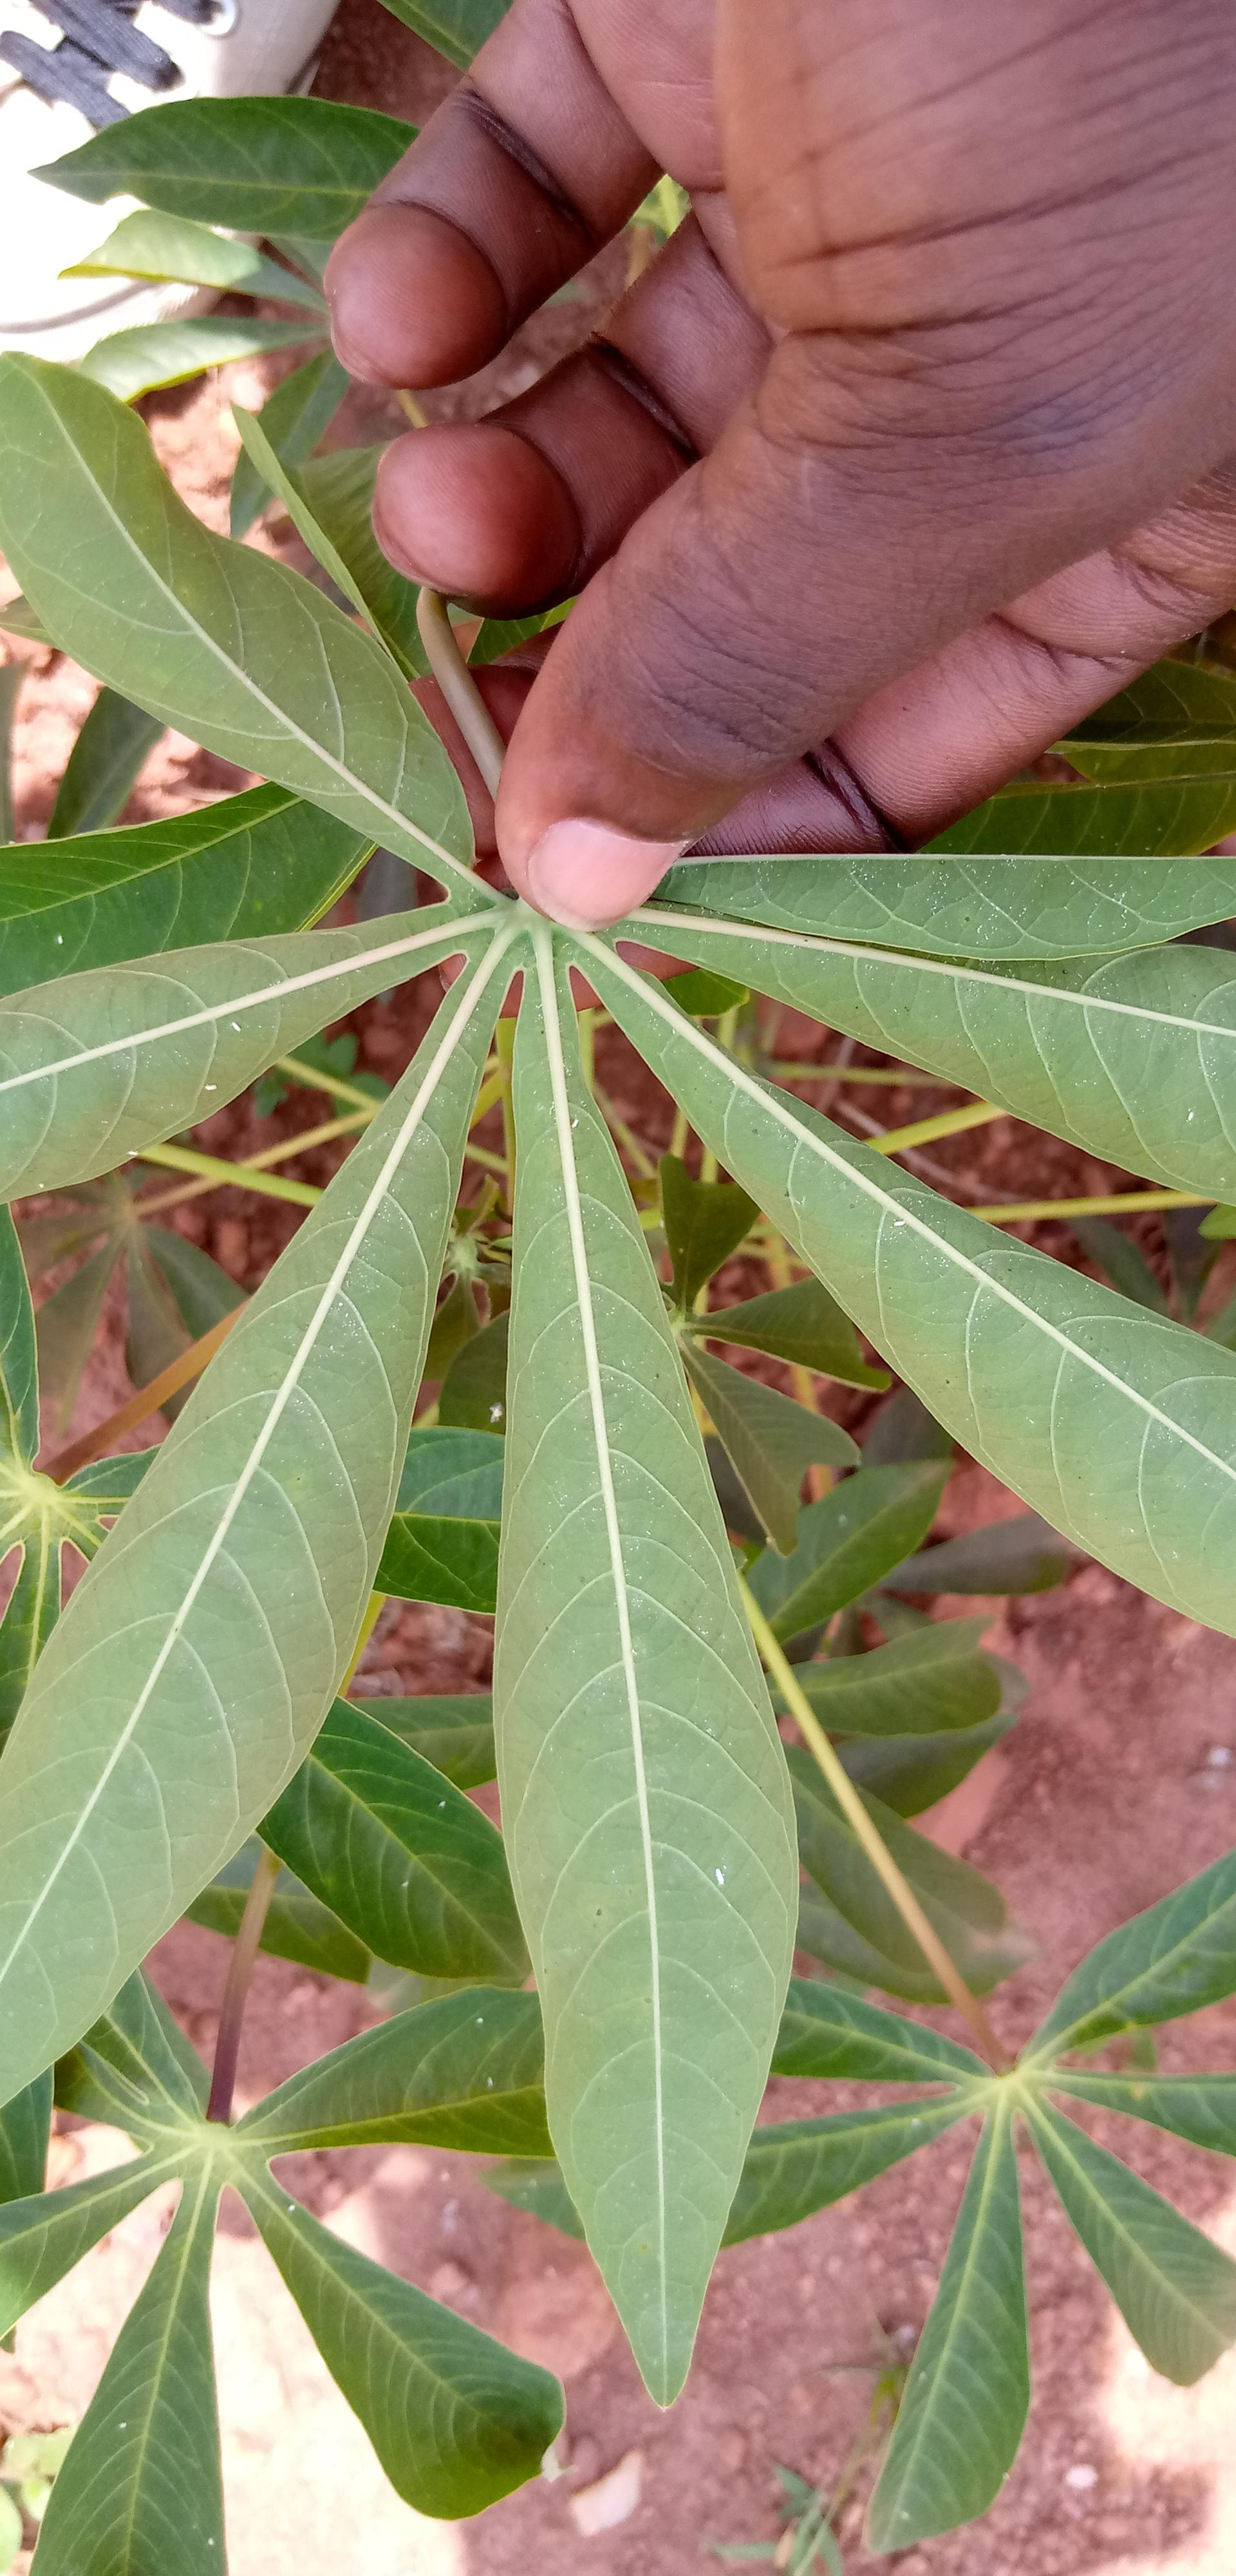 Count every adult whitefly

11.